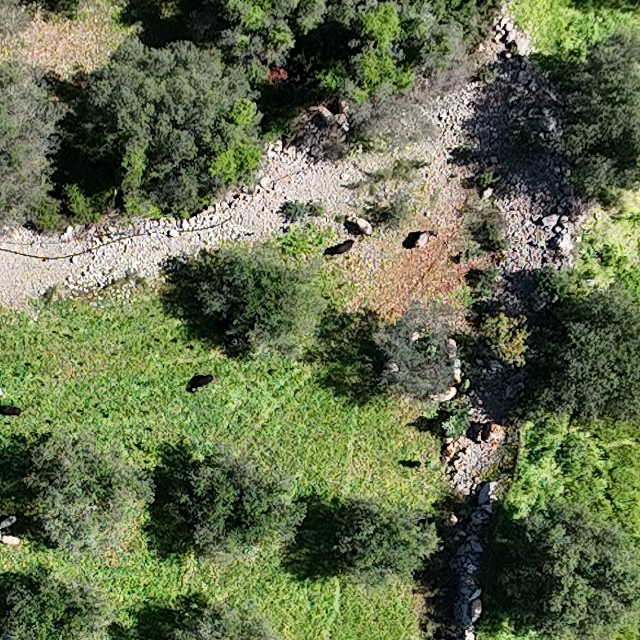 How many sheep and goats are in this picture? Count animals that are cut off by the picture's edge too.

19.